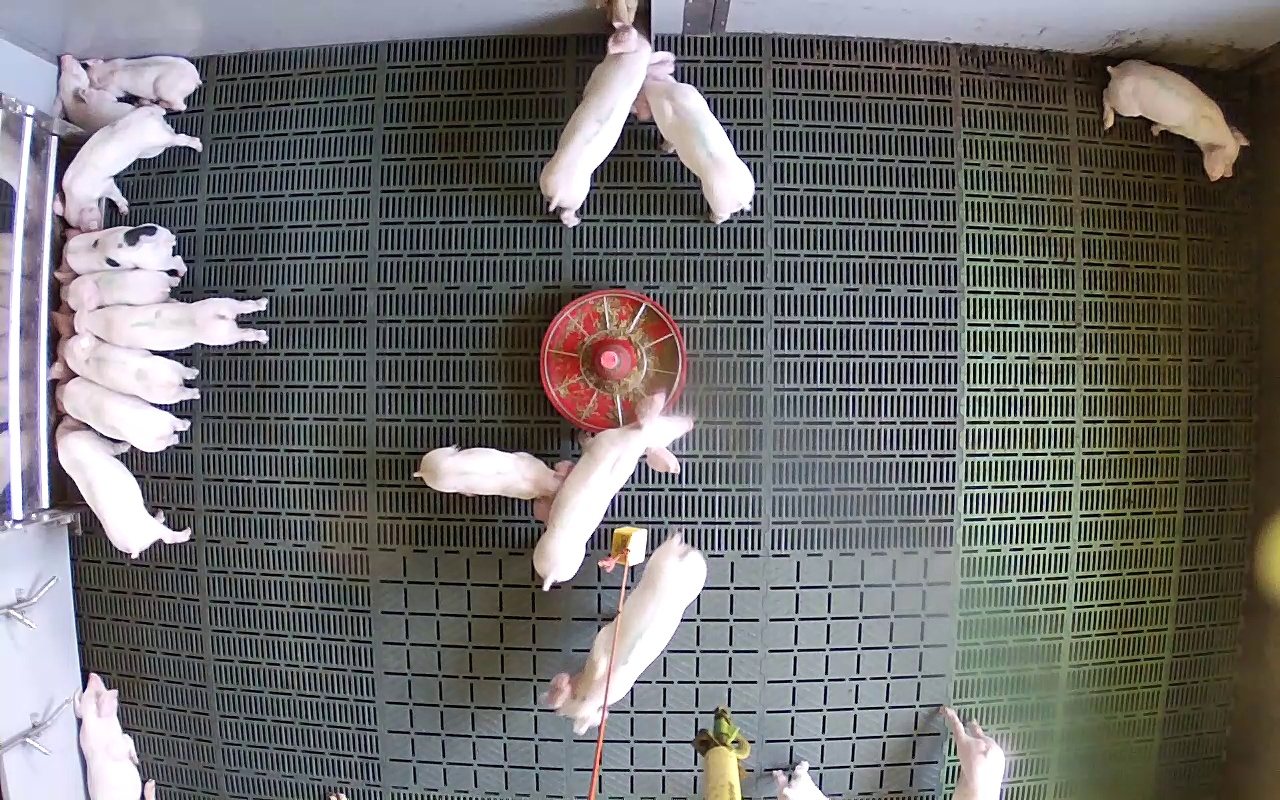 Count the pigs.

18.